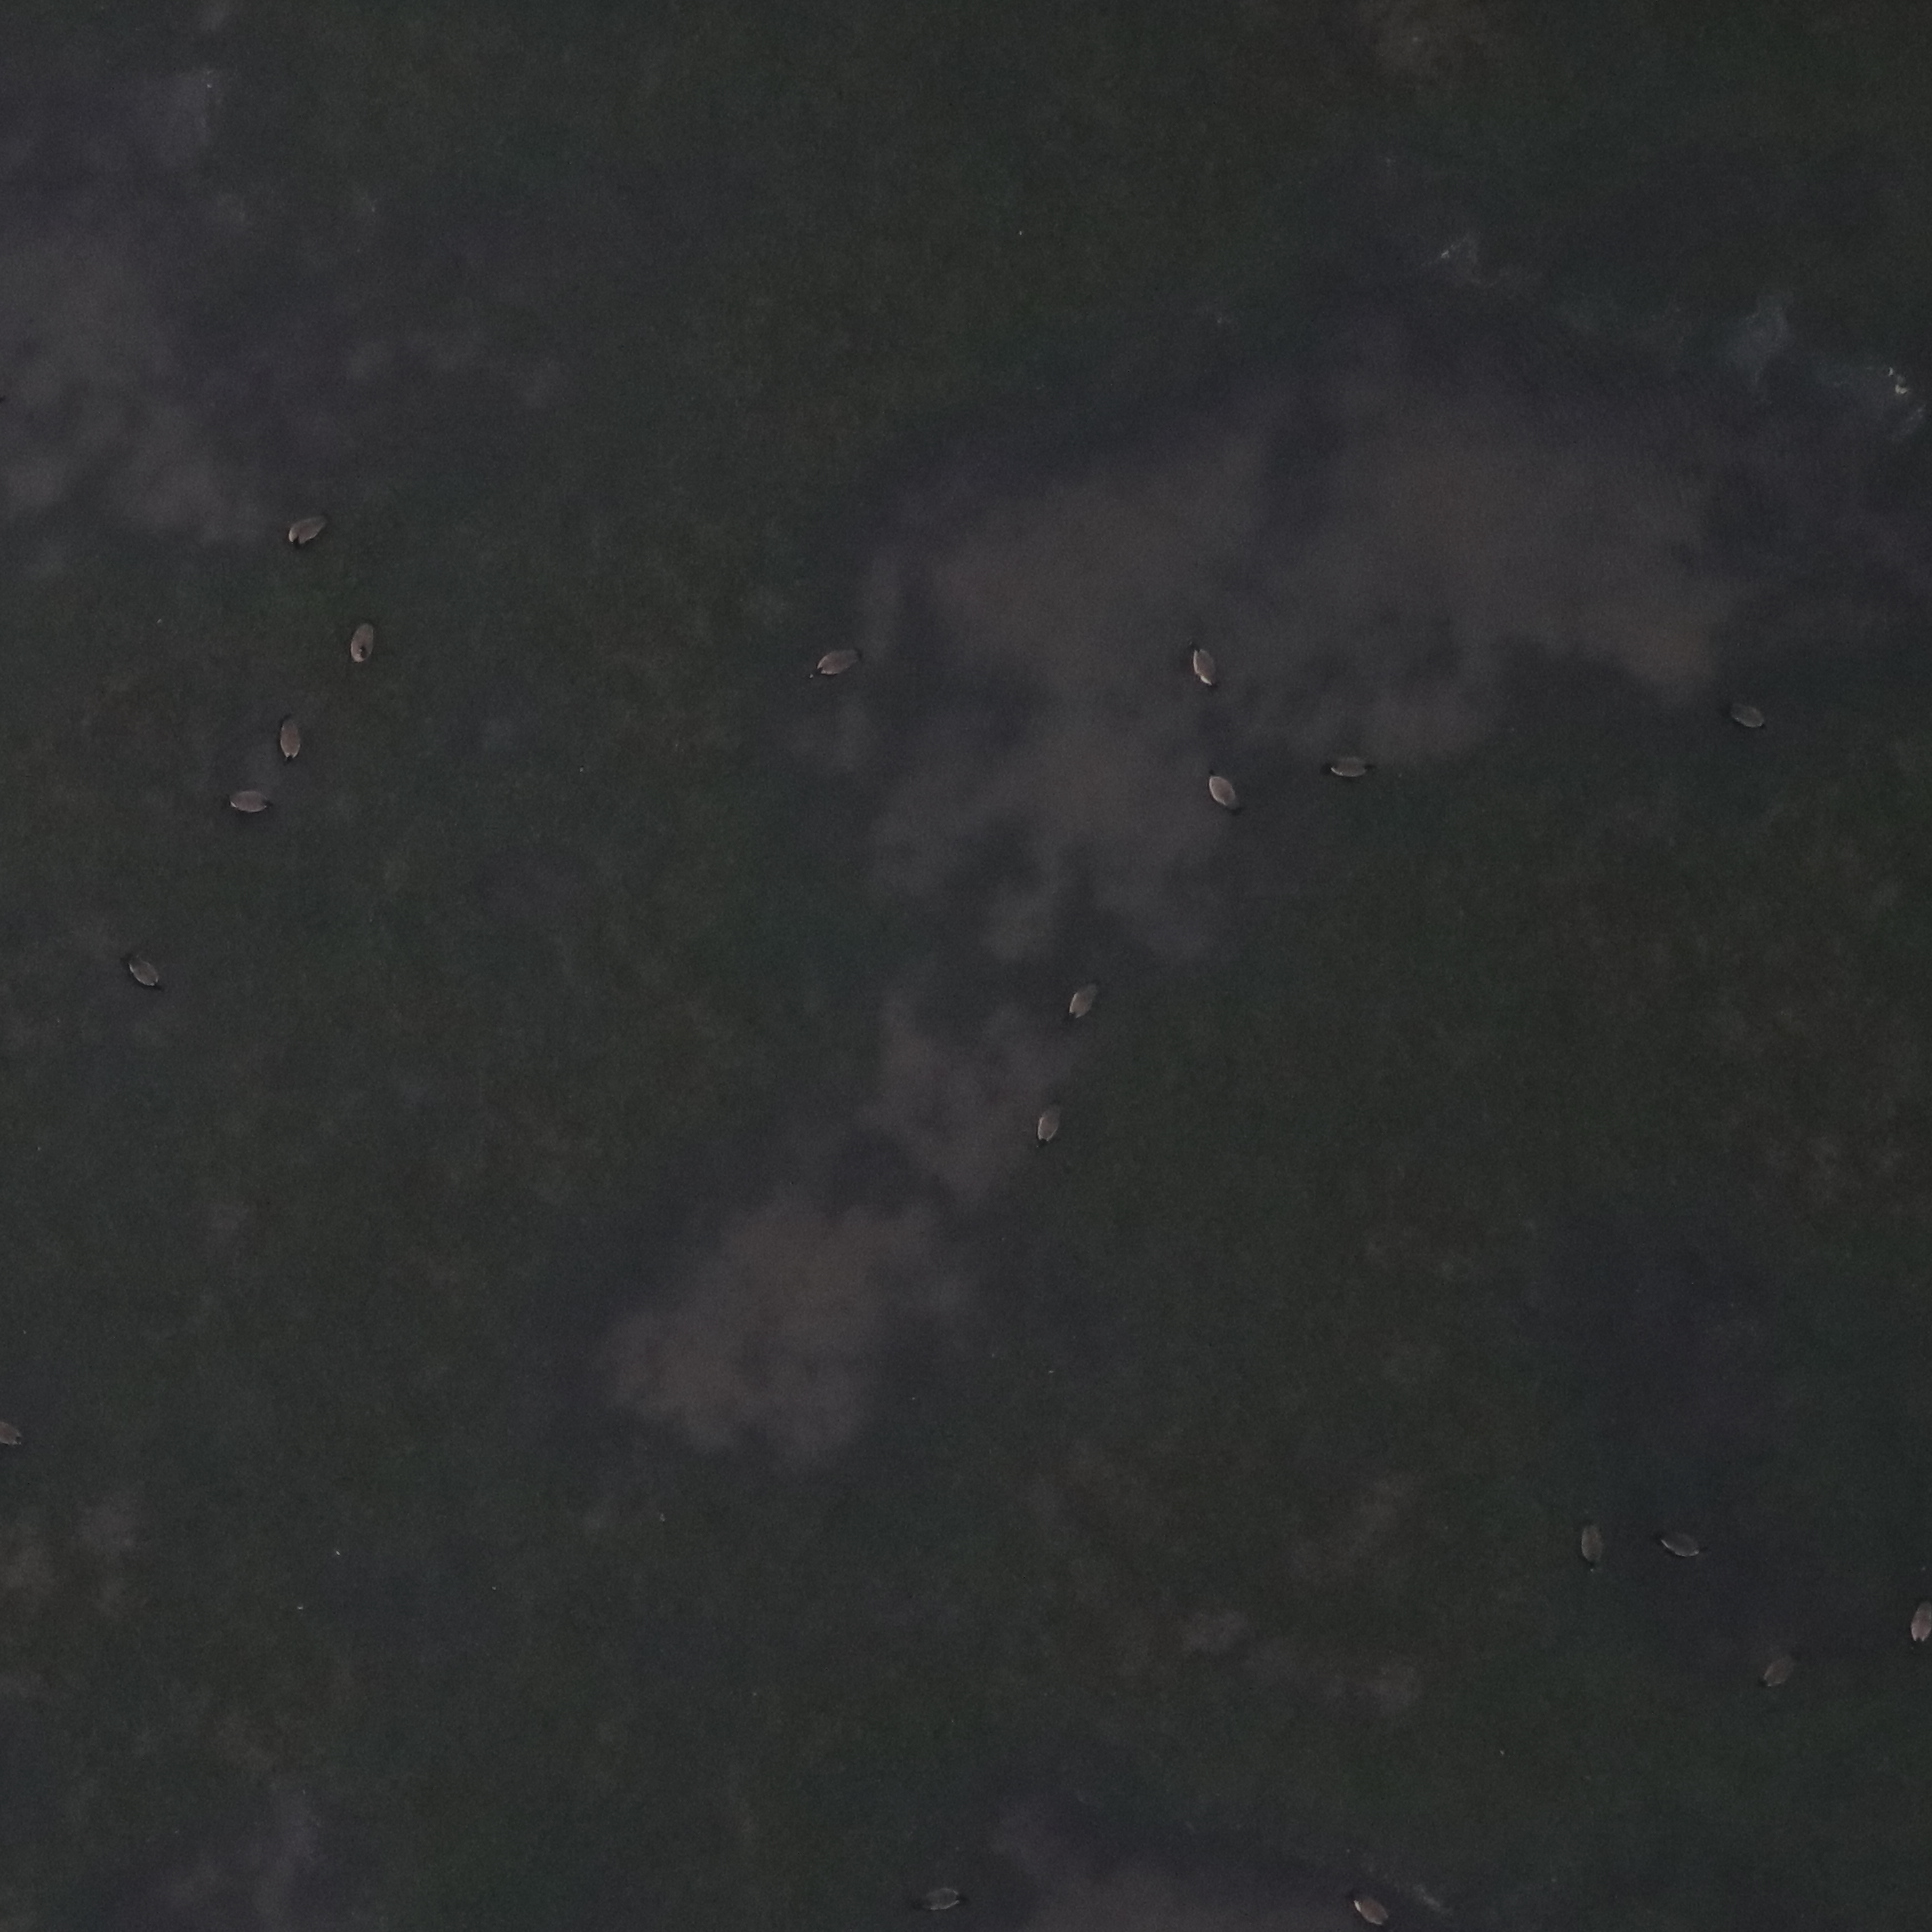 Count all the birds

19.